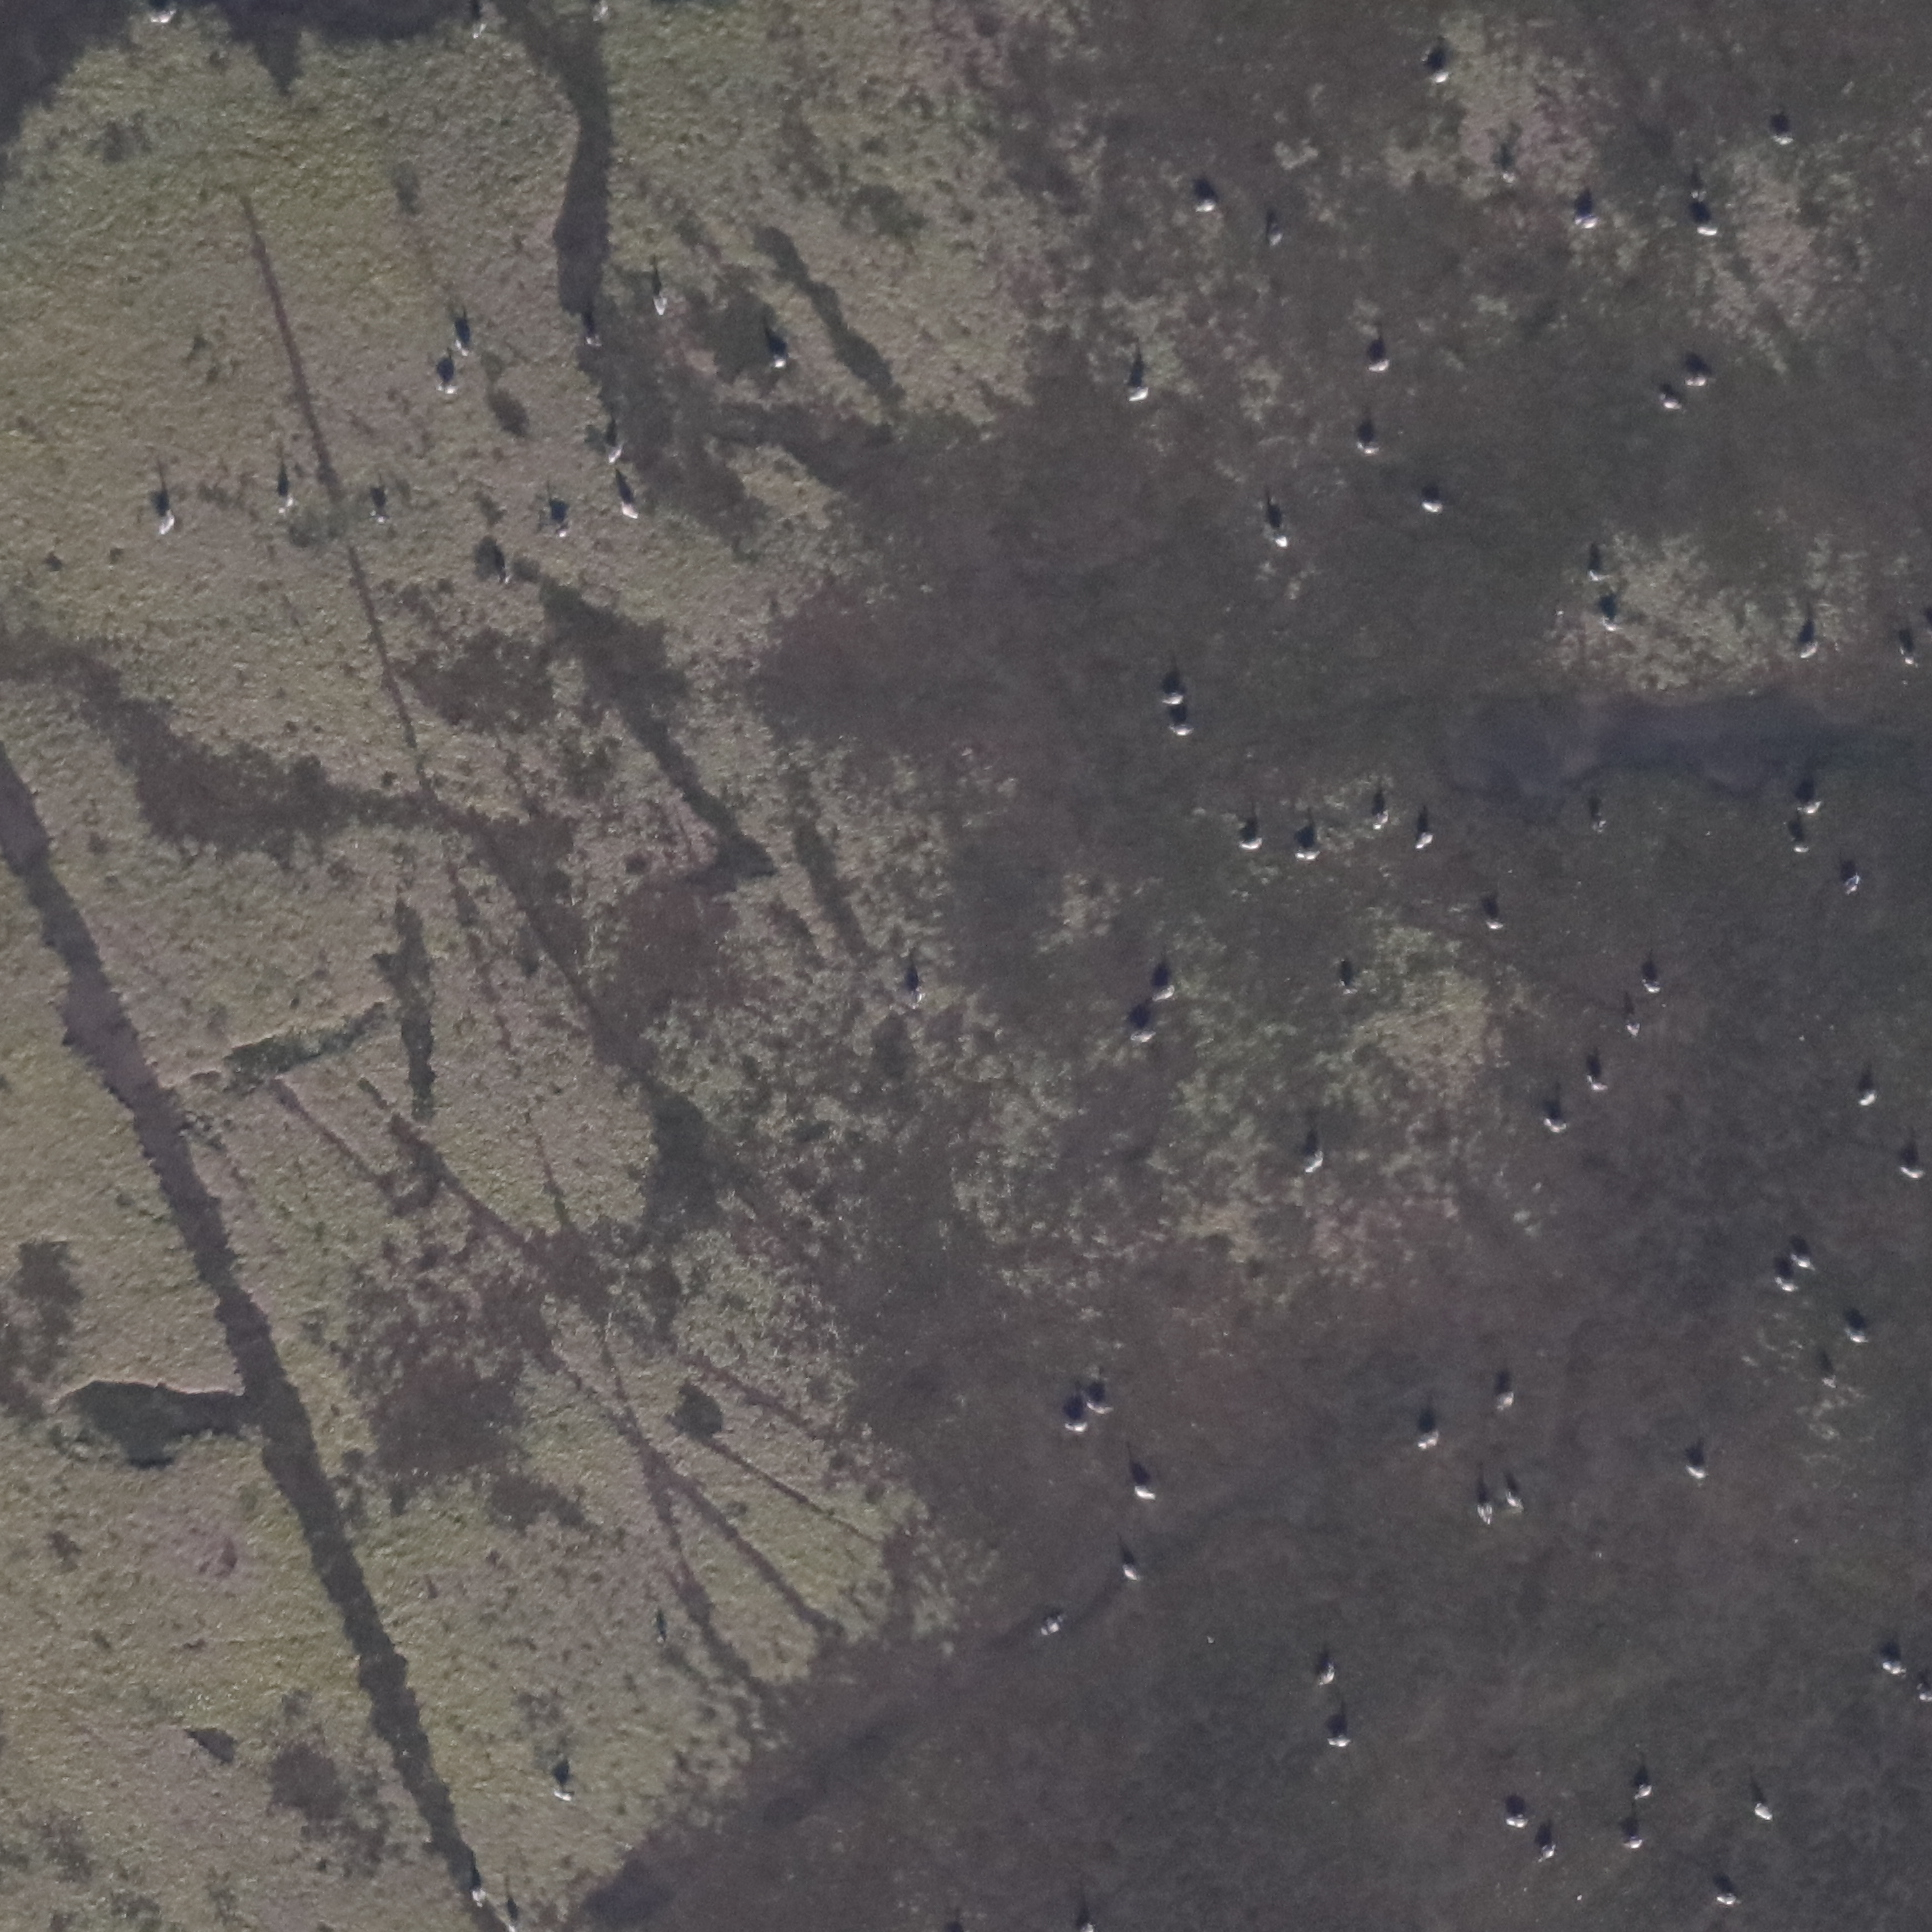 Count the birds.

83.